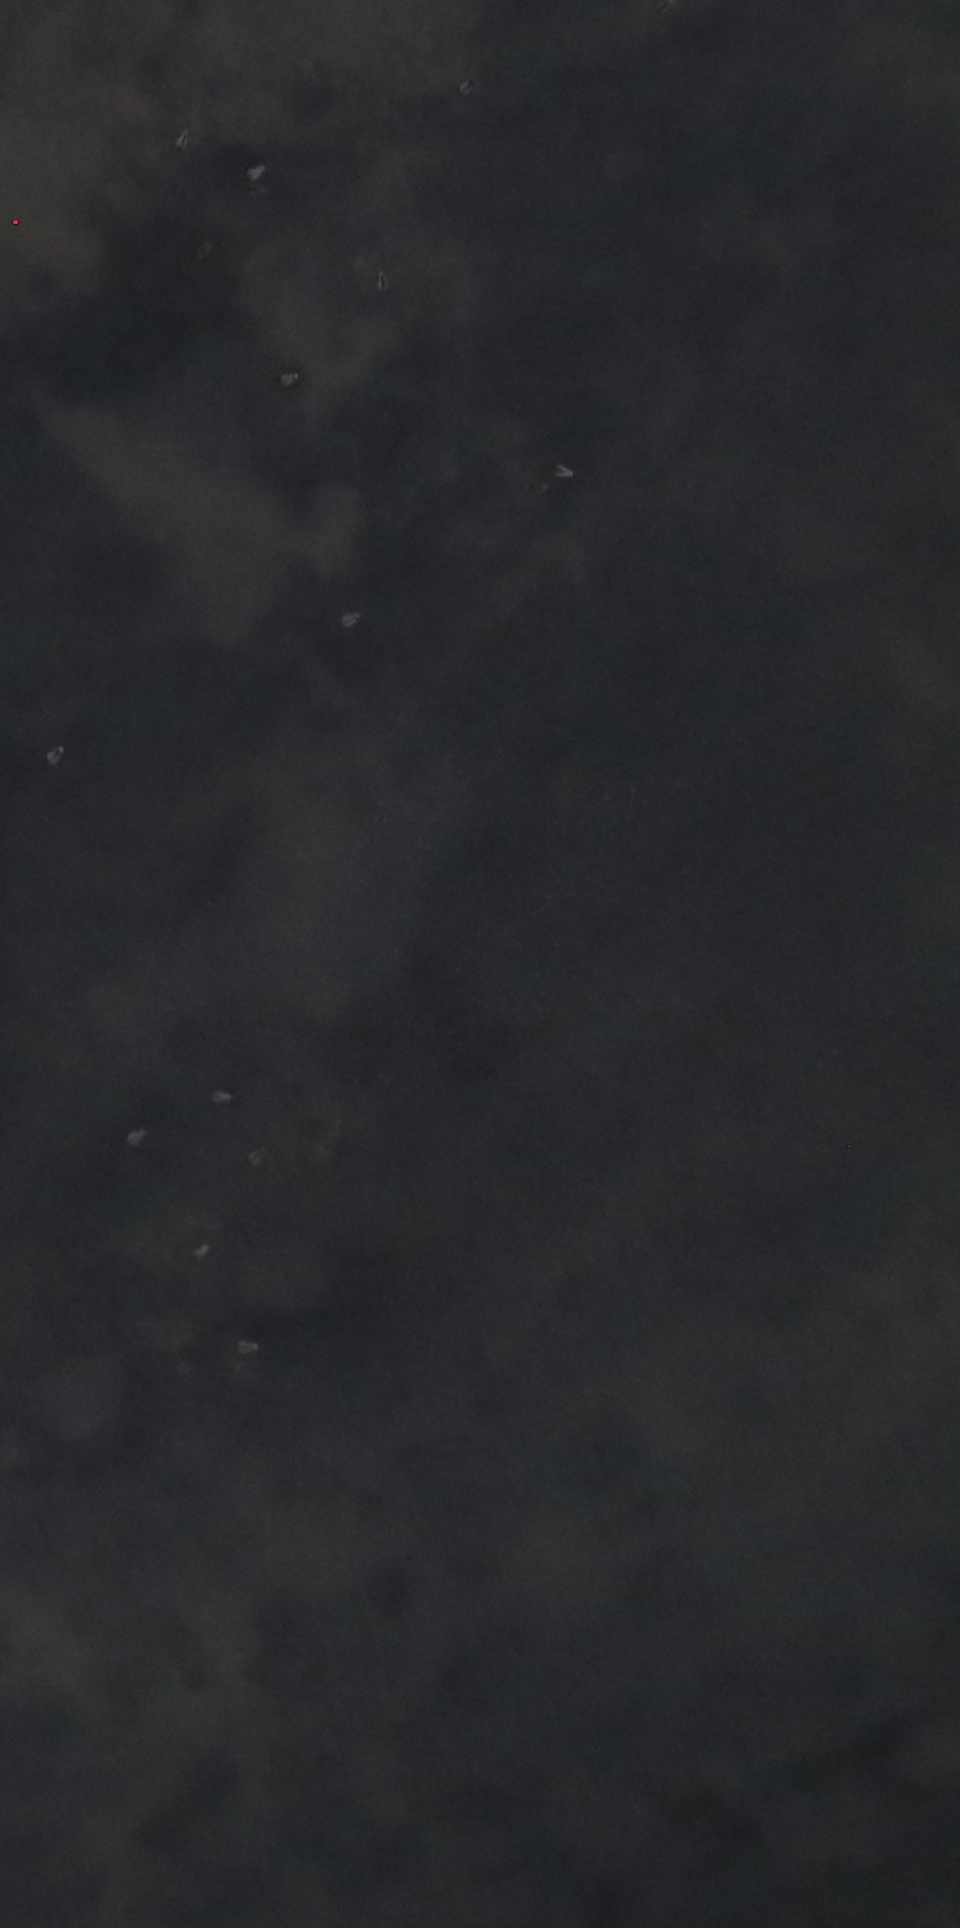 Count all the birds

18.